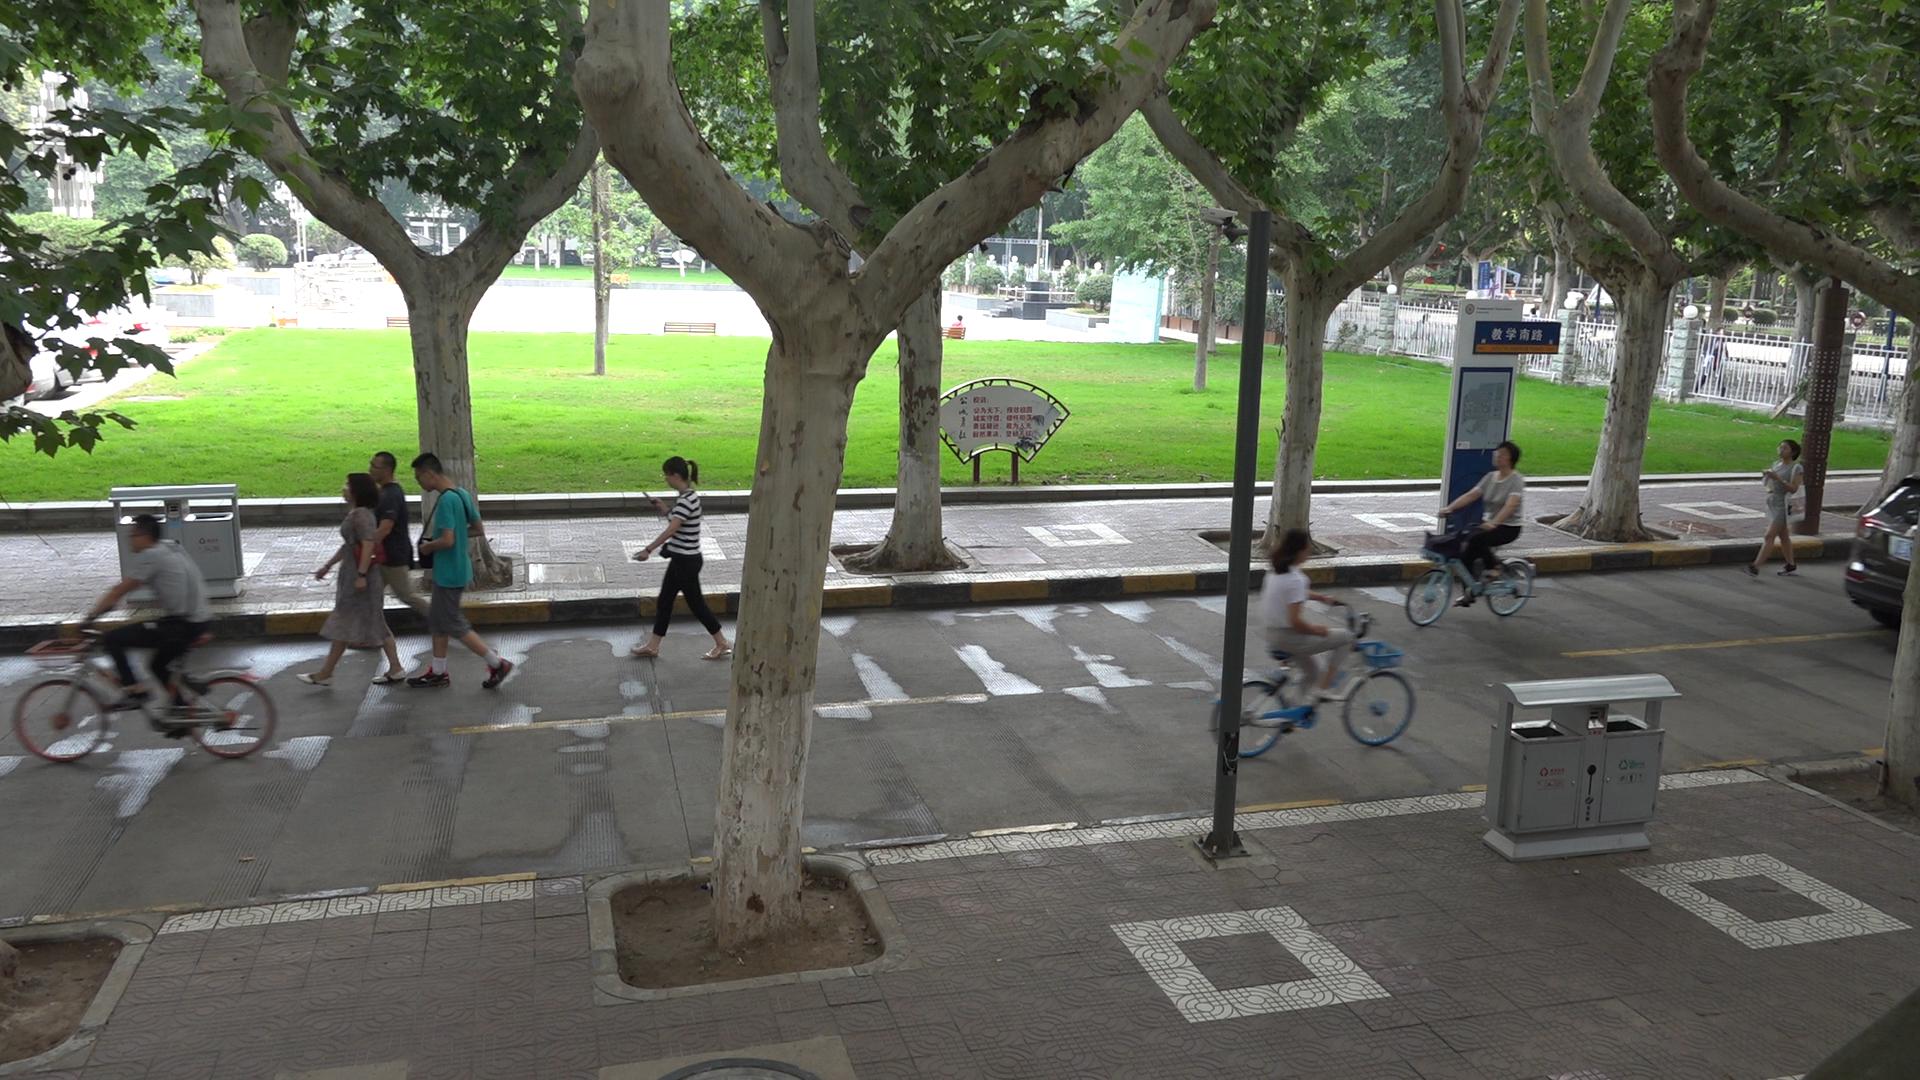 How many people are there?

11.